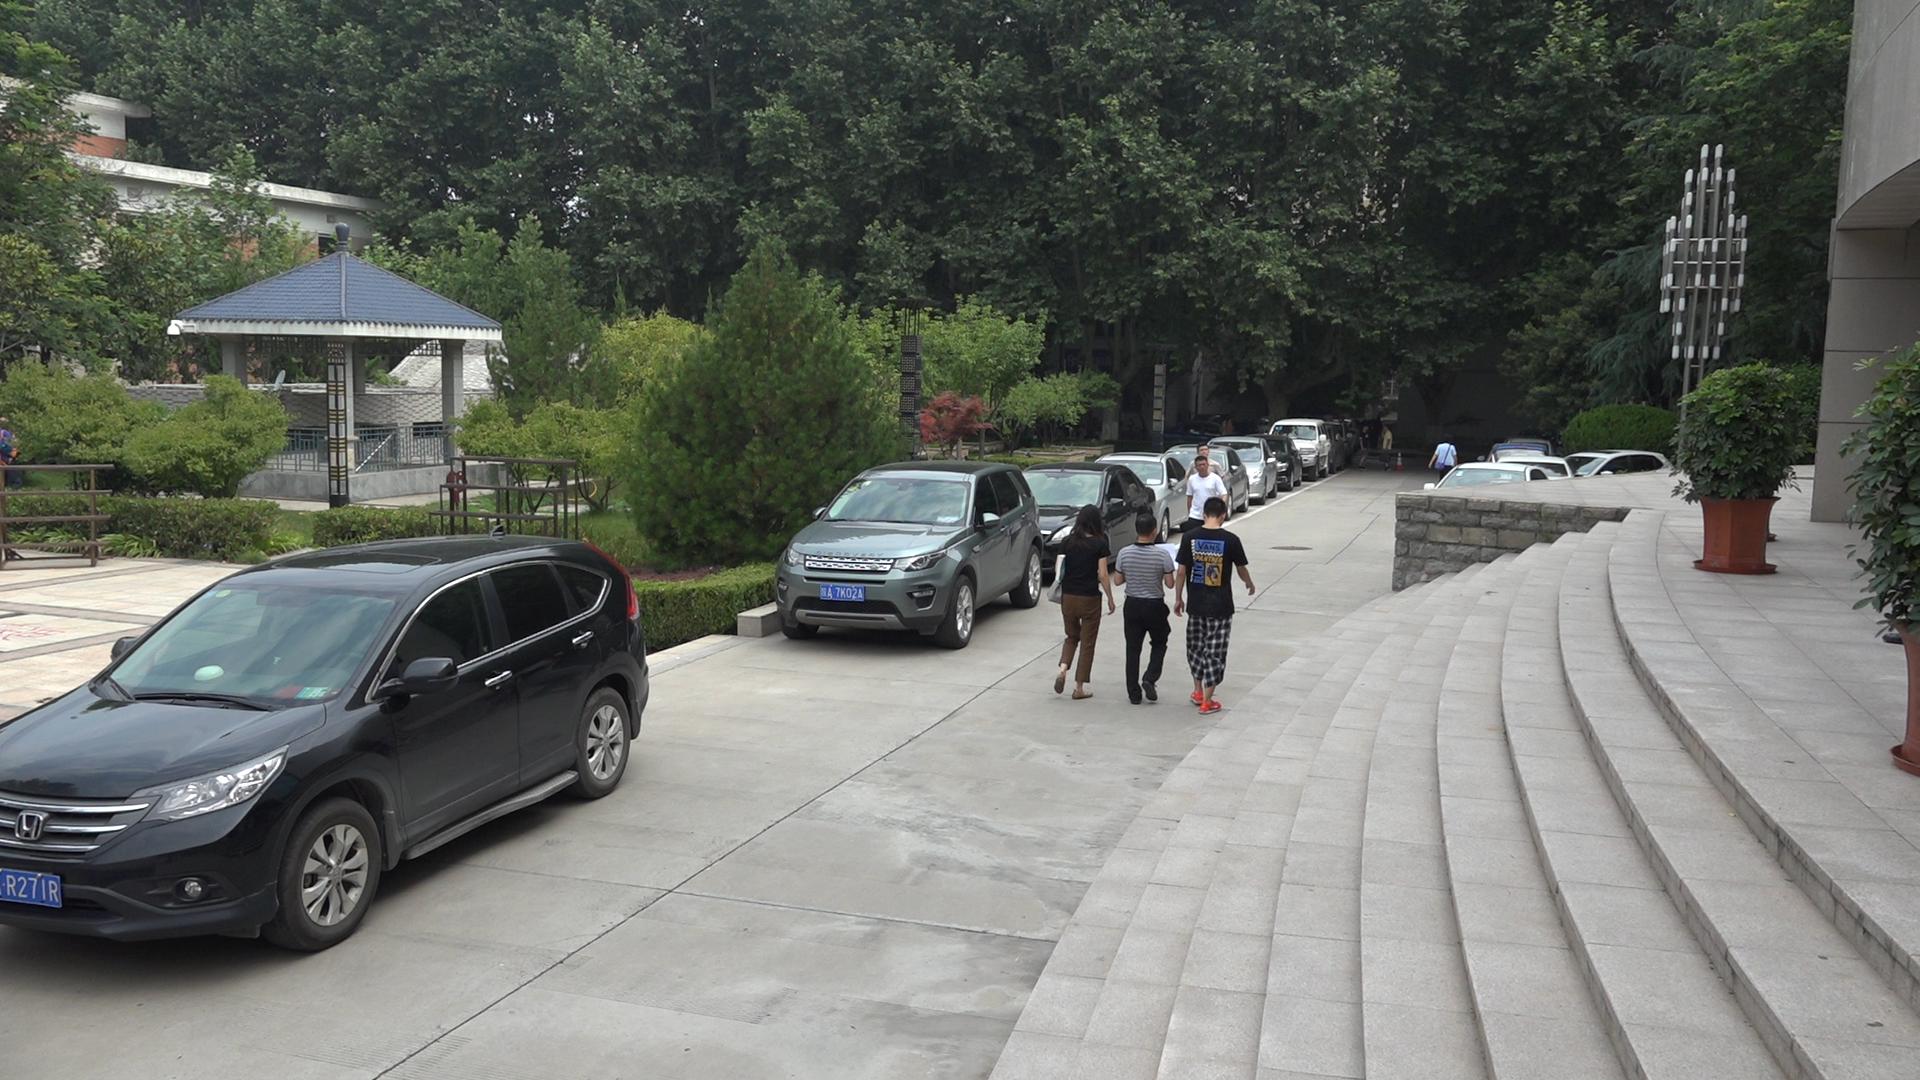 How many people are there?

8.